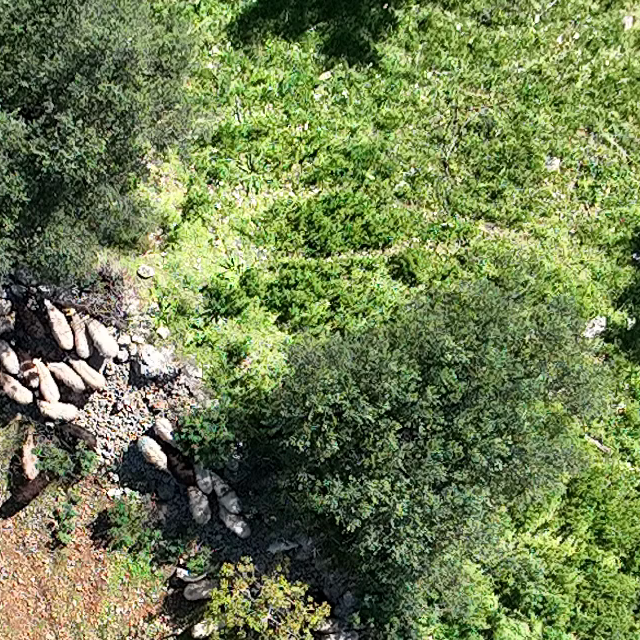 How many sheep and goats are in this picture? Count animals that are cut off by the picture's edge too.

26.